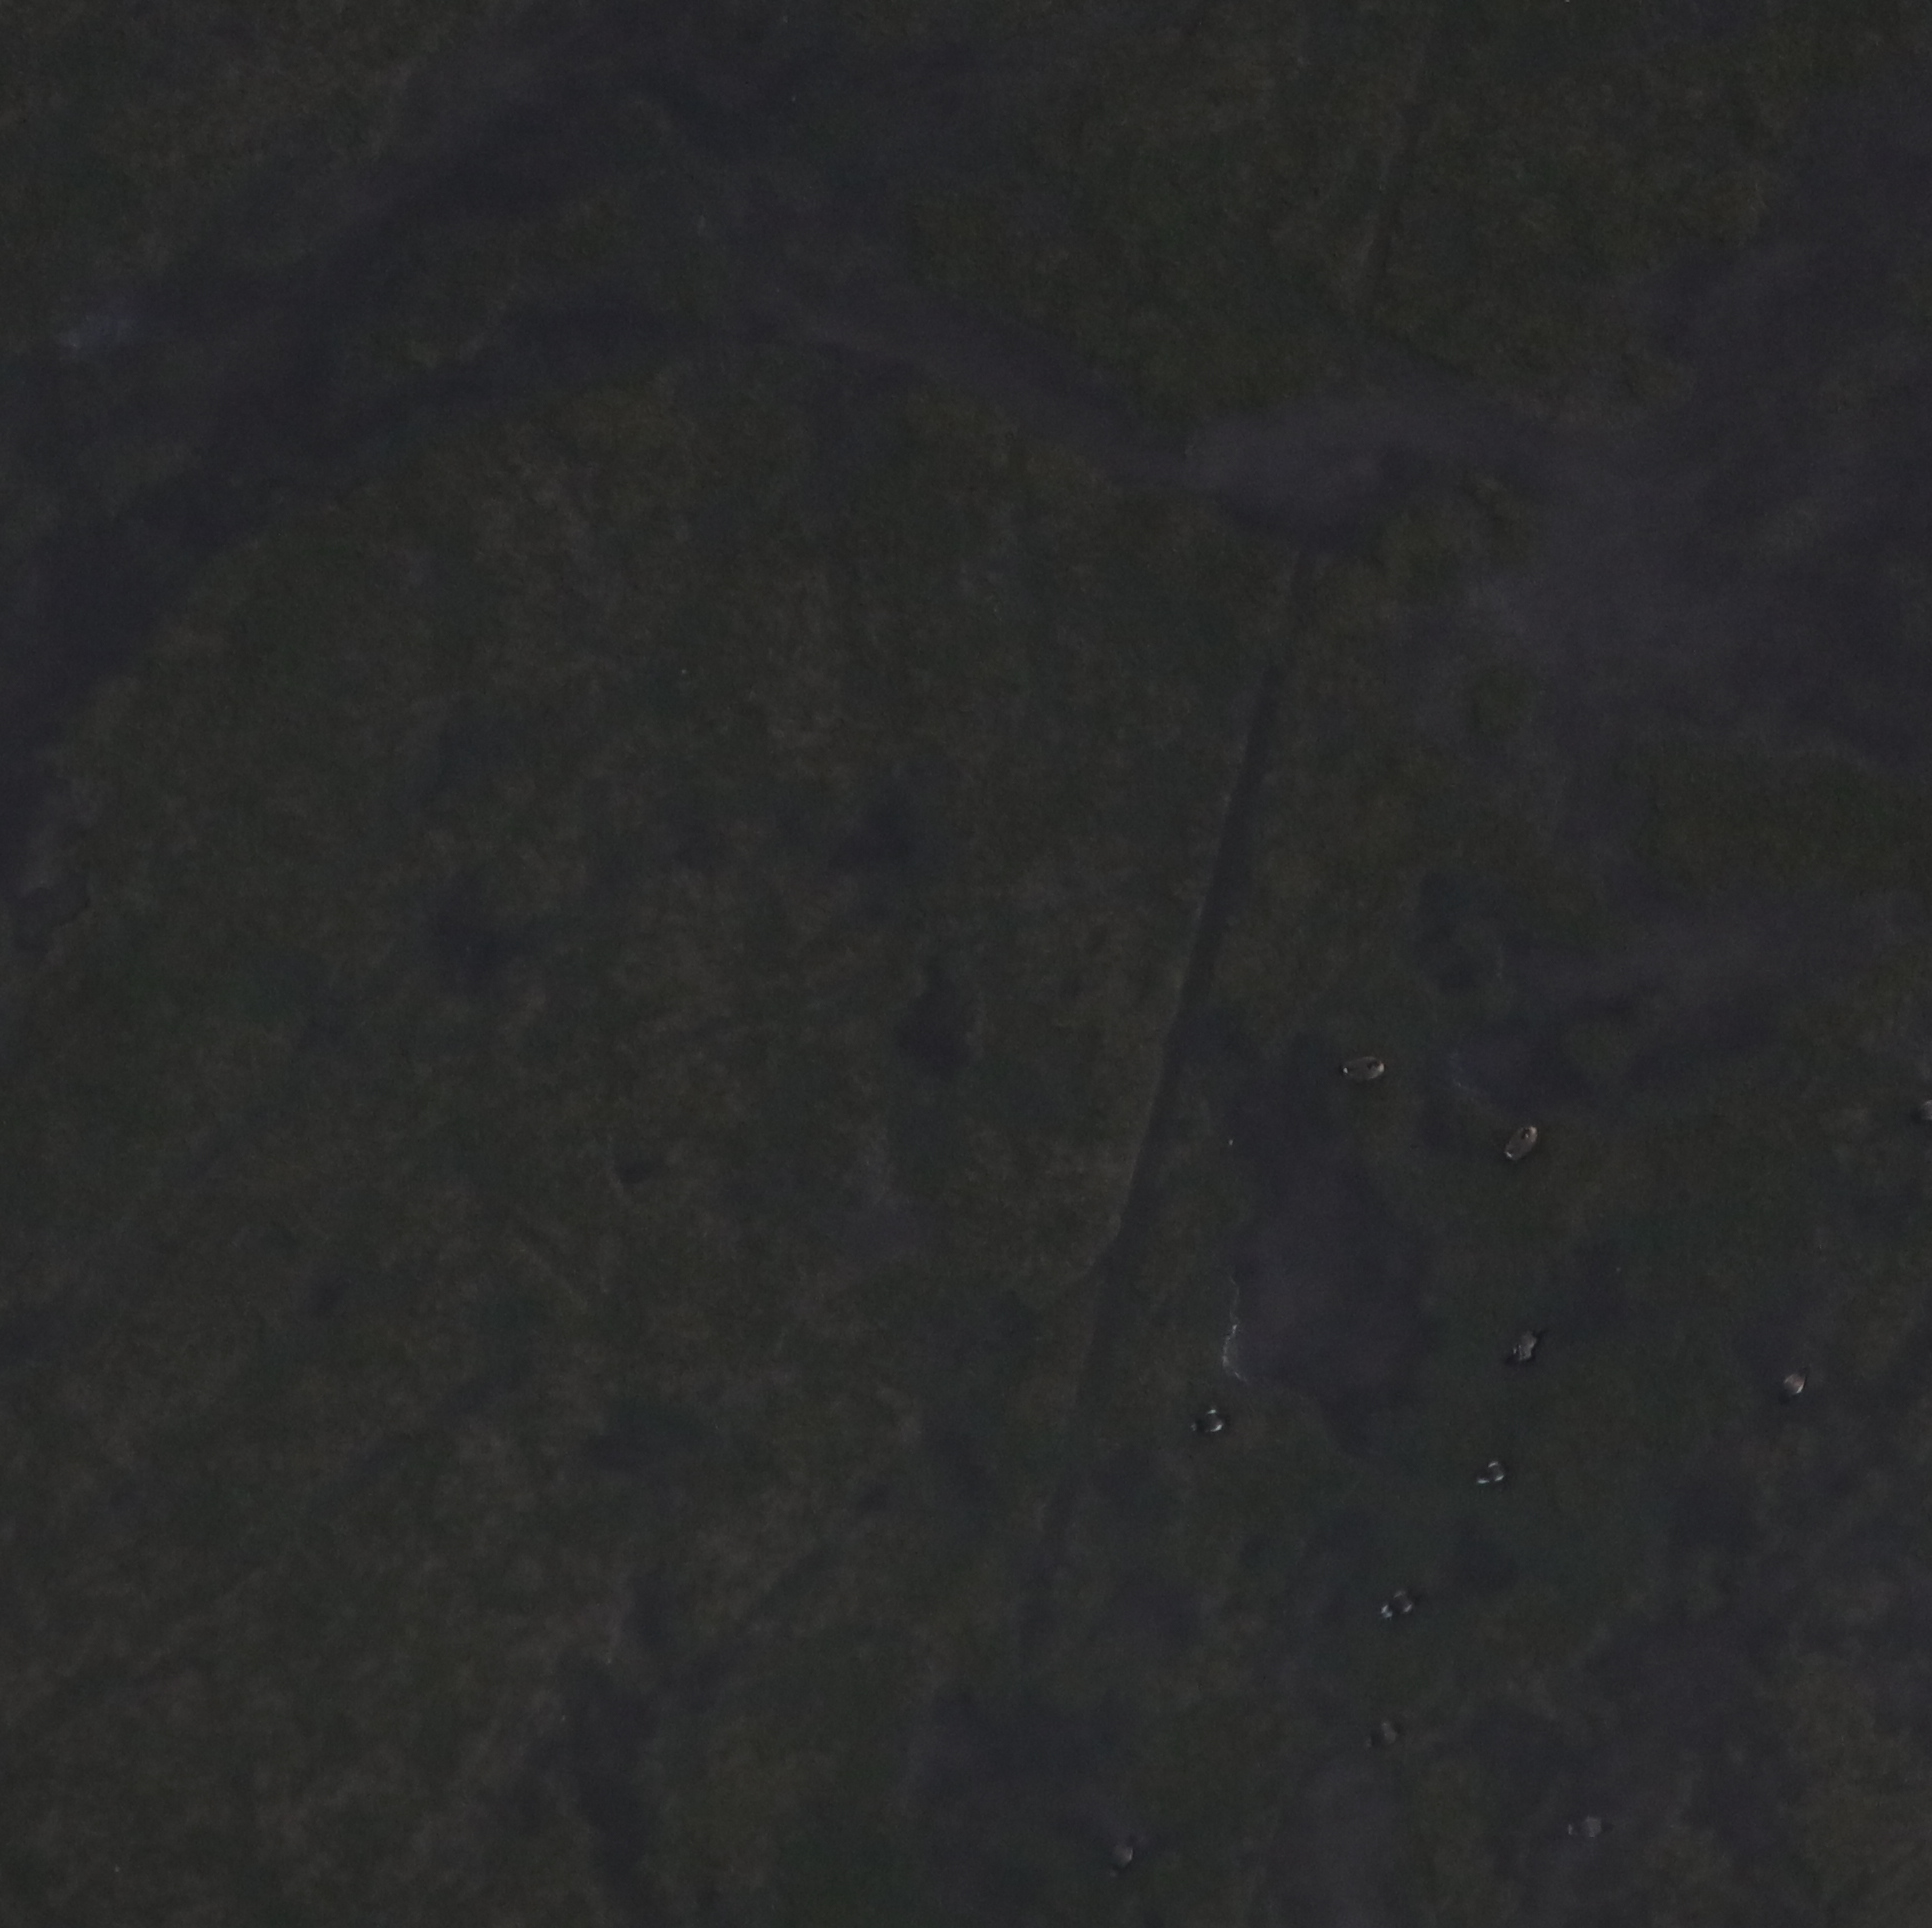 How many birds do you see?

10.